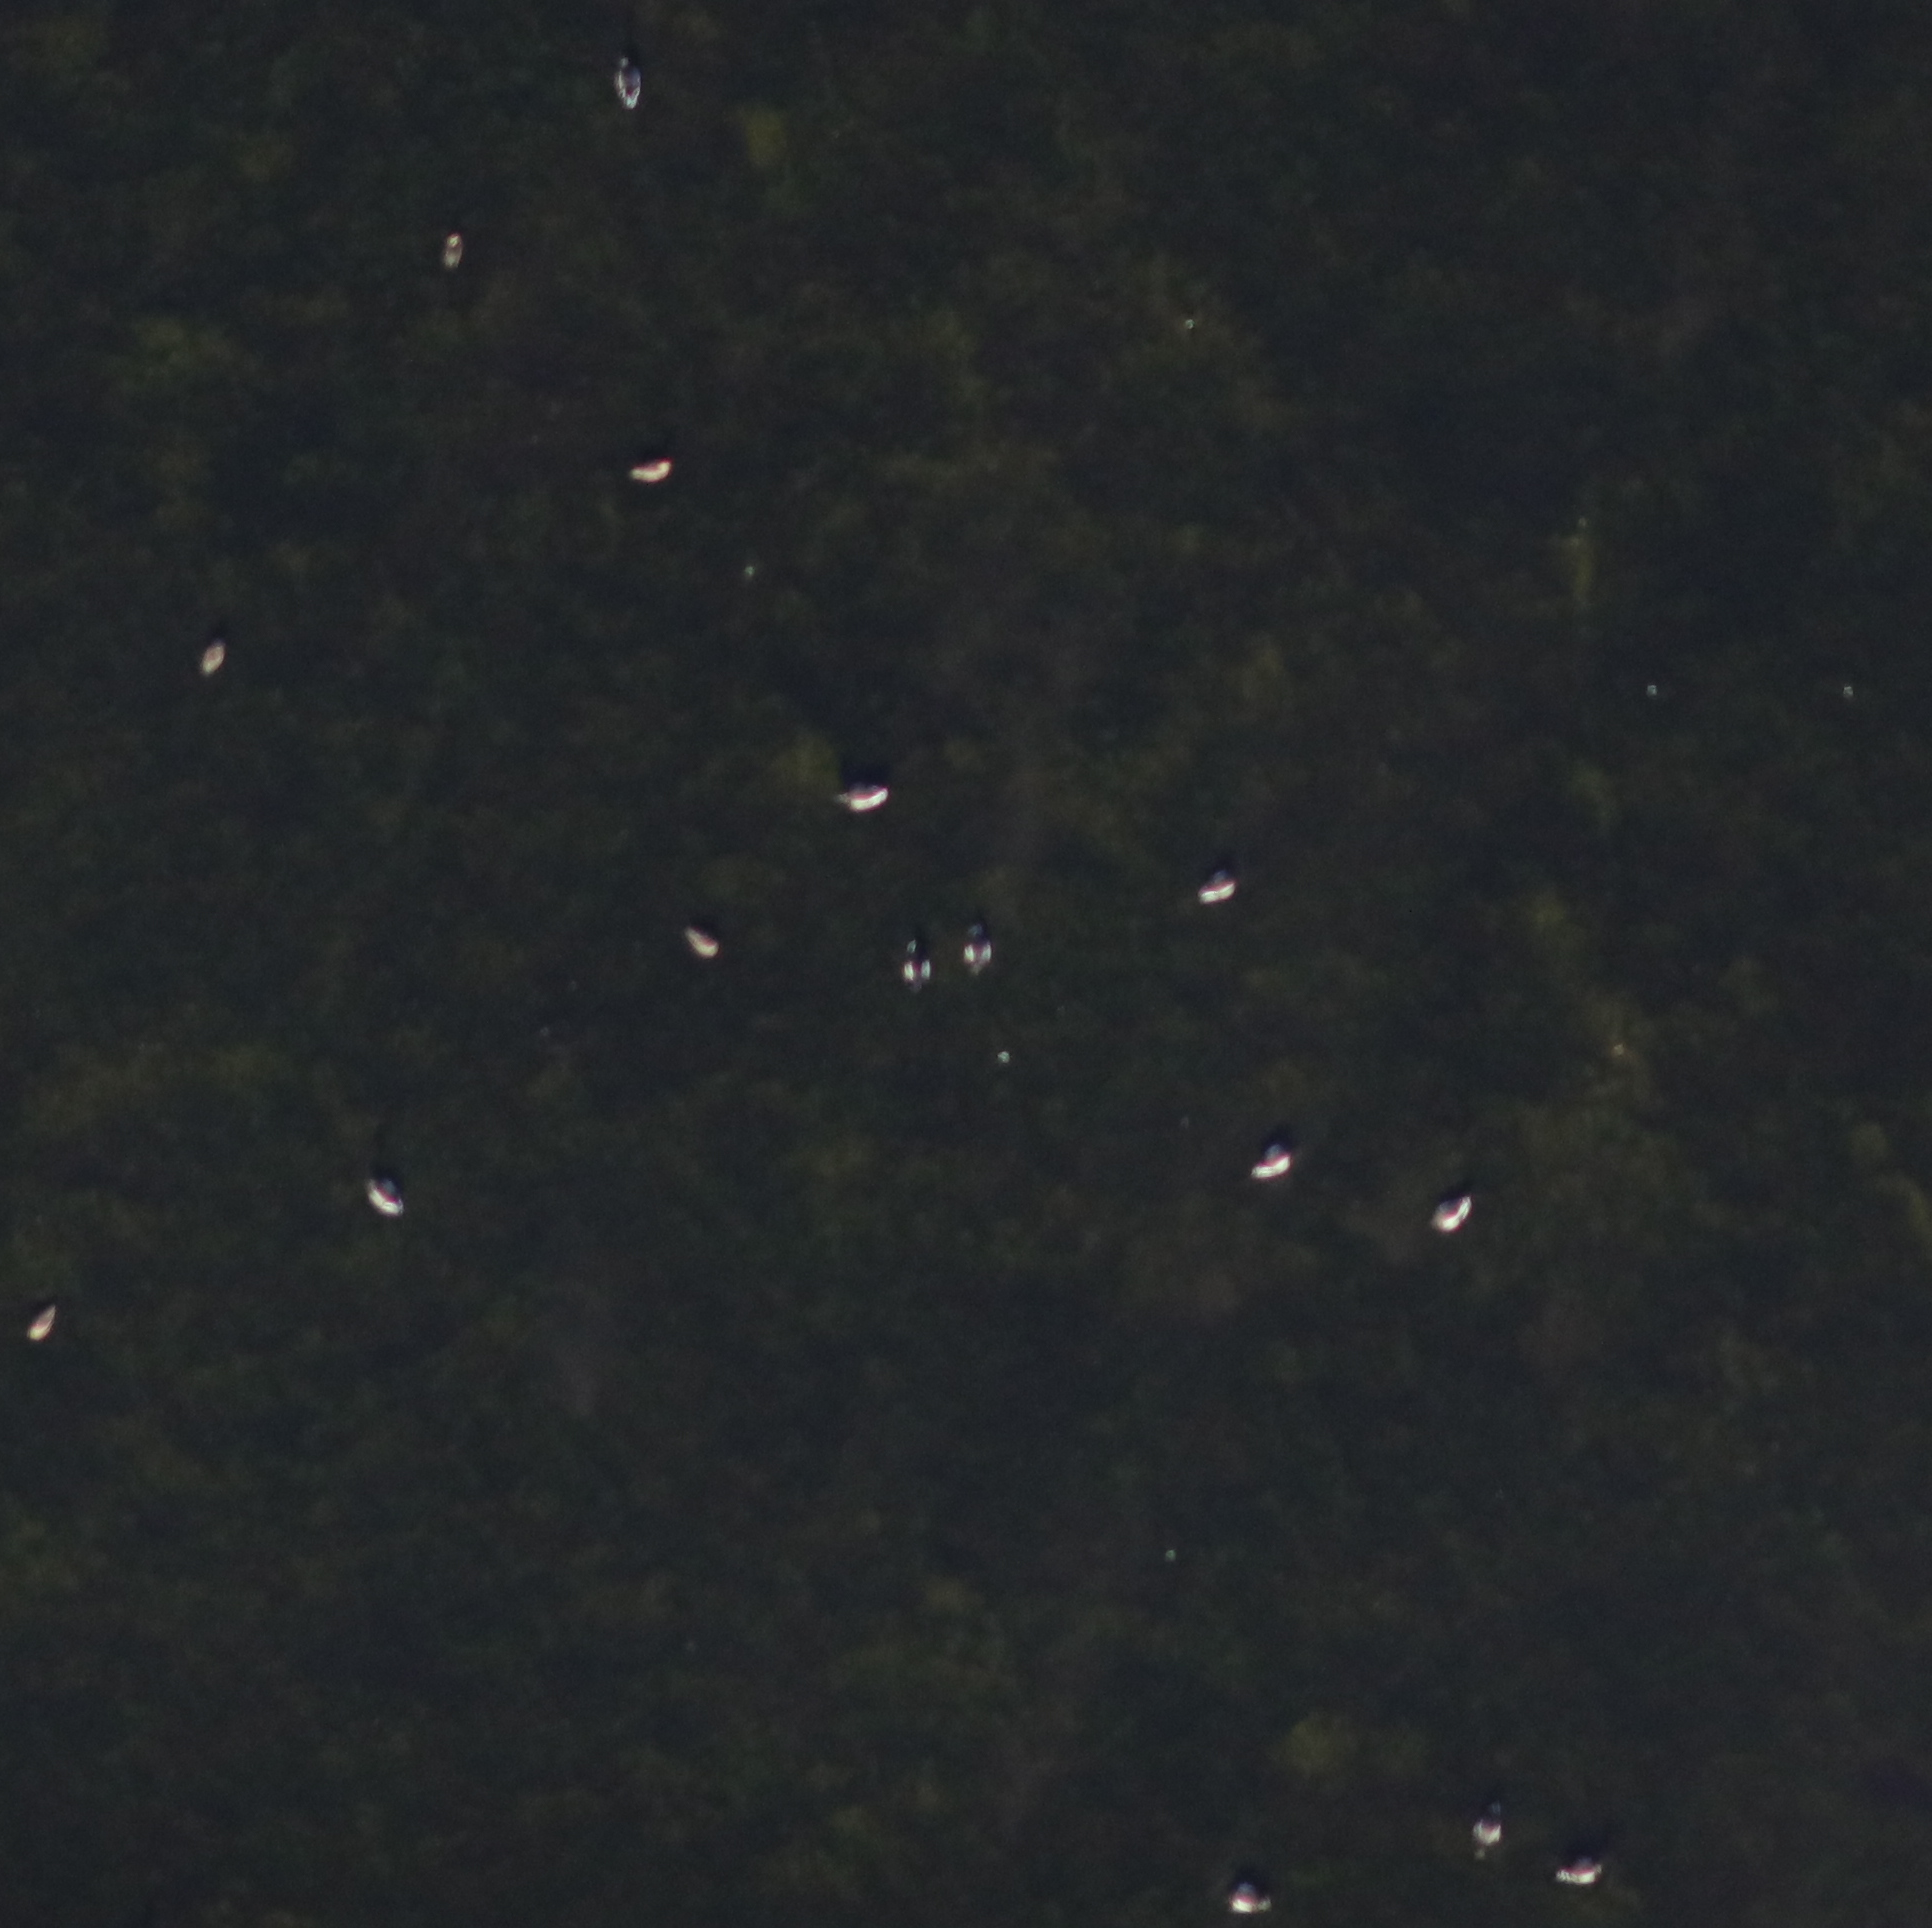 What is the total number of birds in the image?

16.